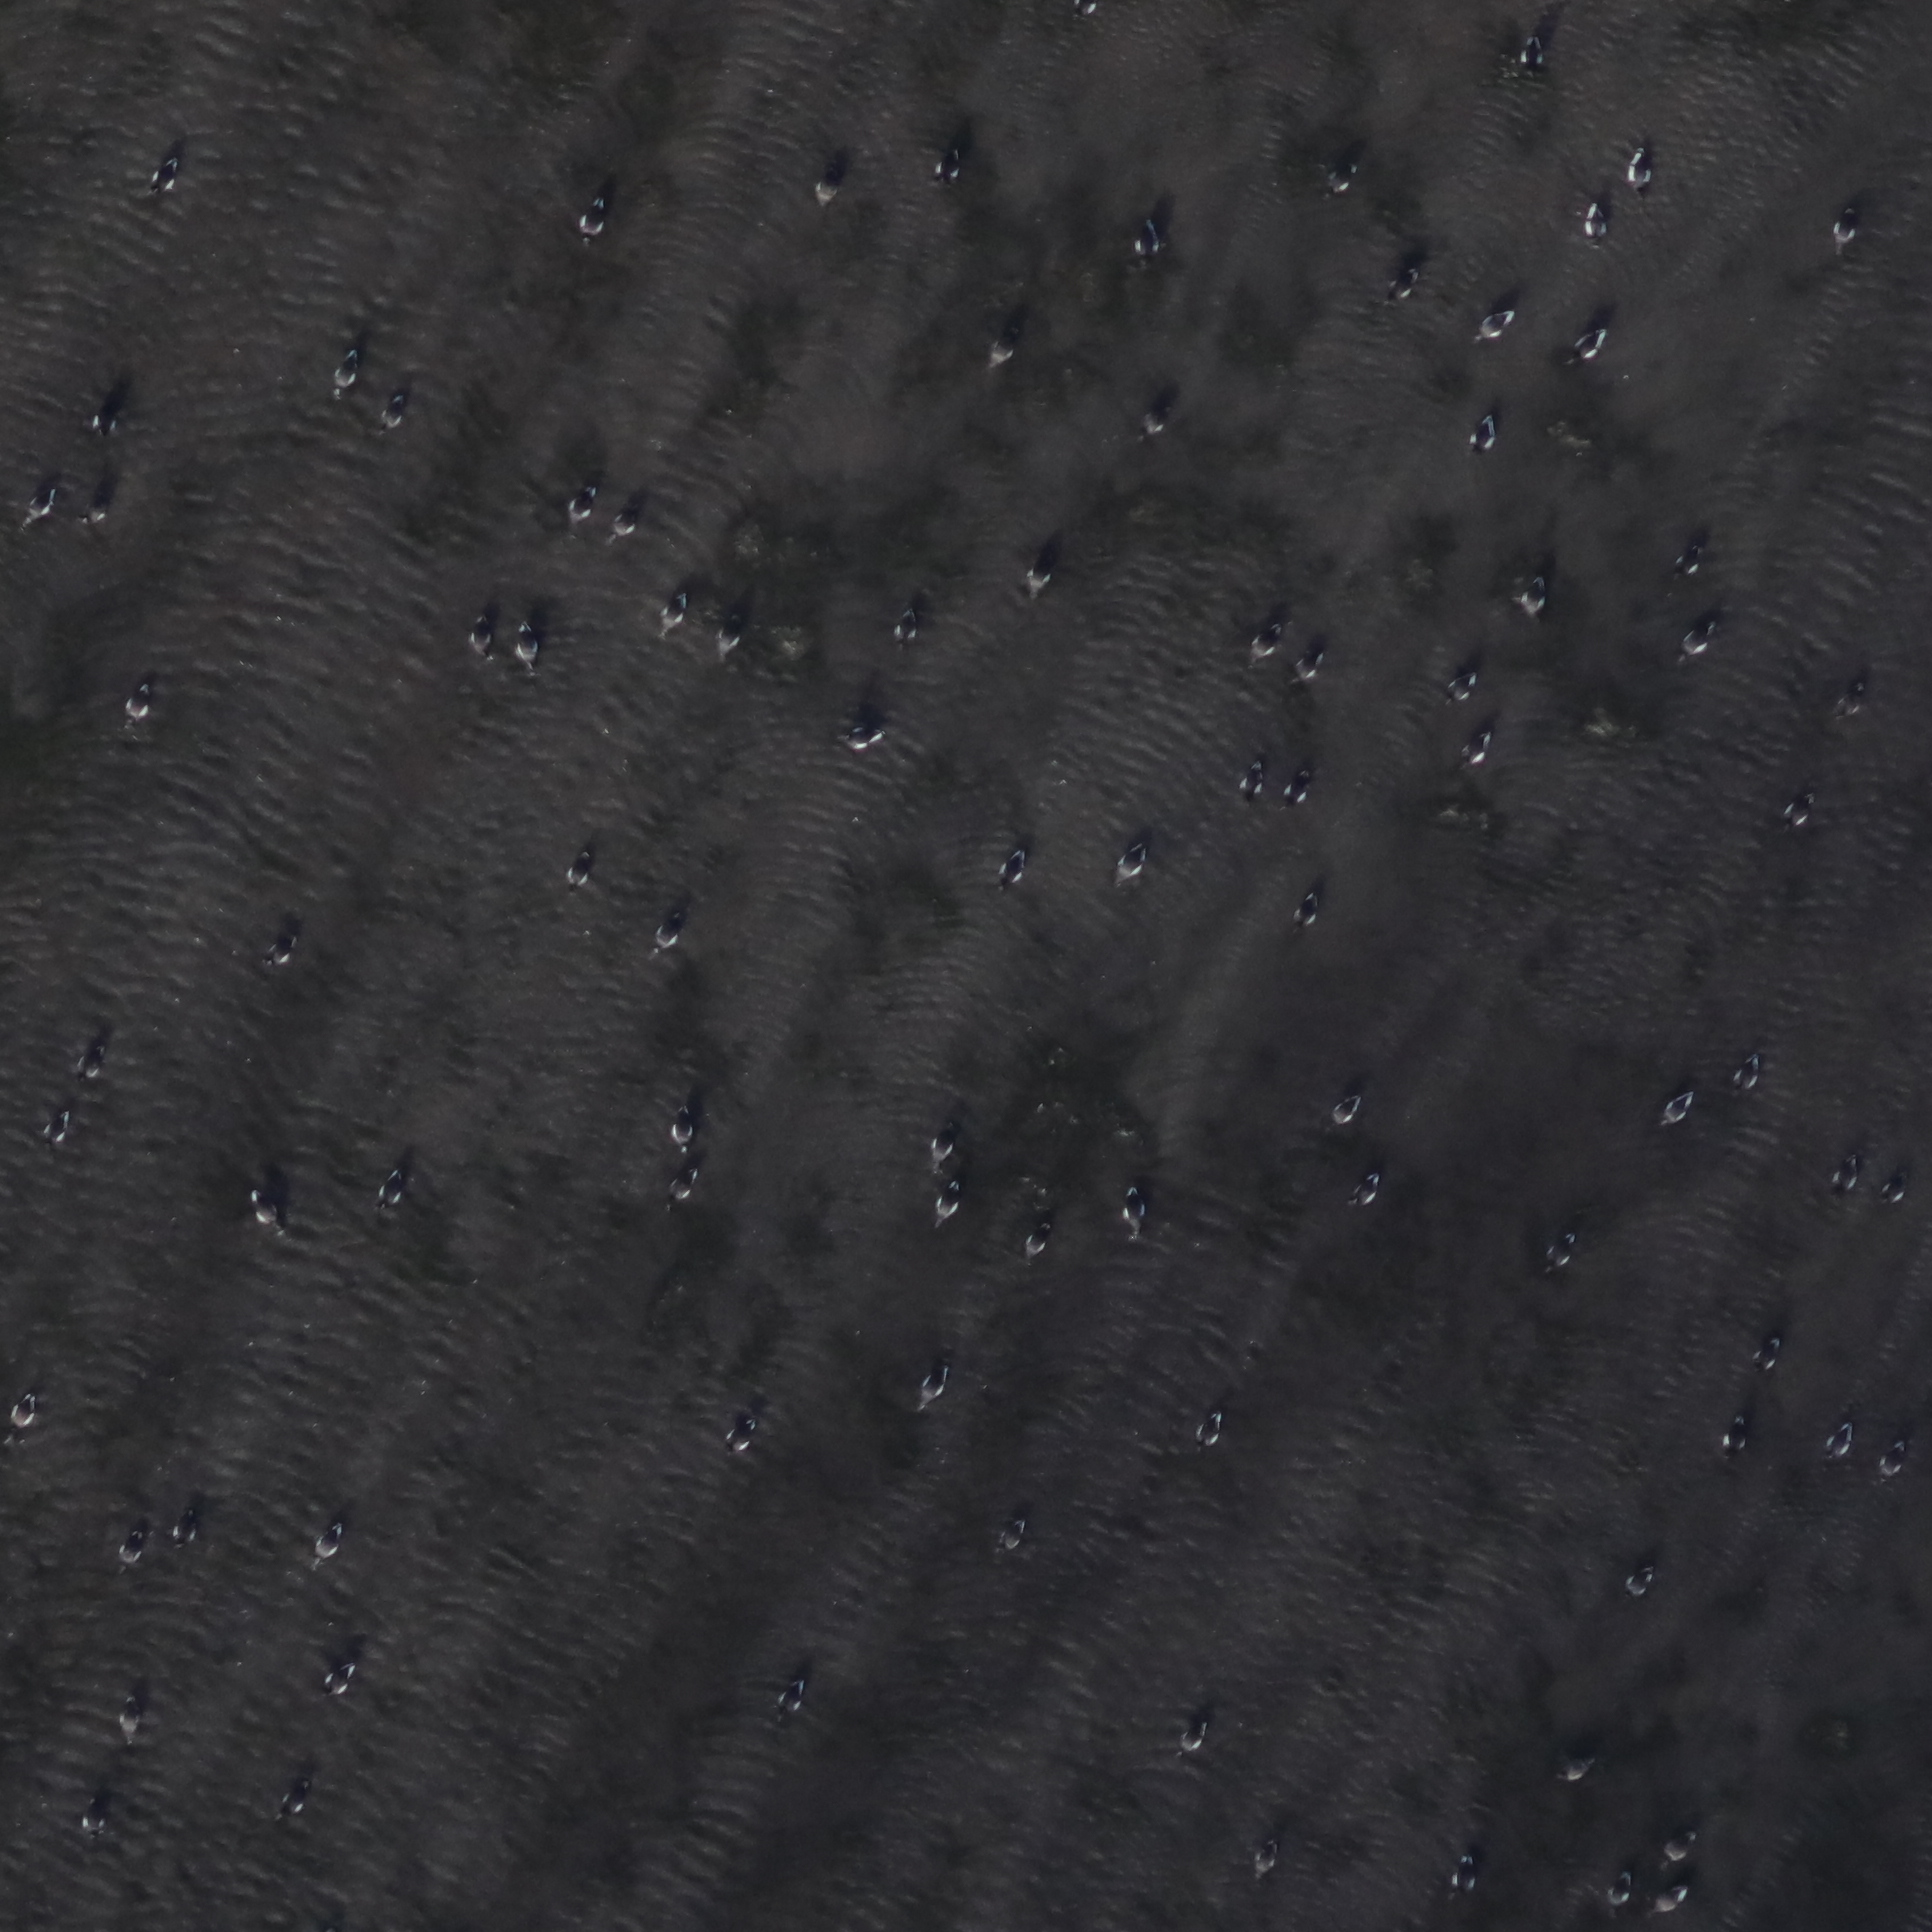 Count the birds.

89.